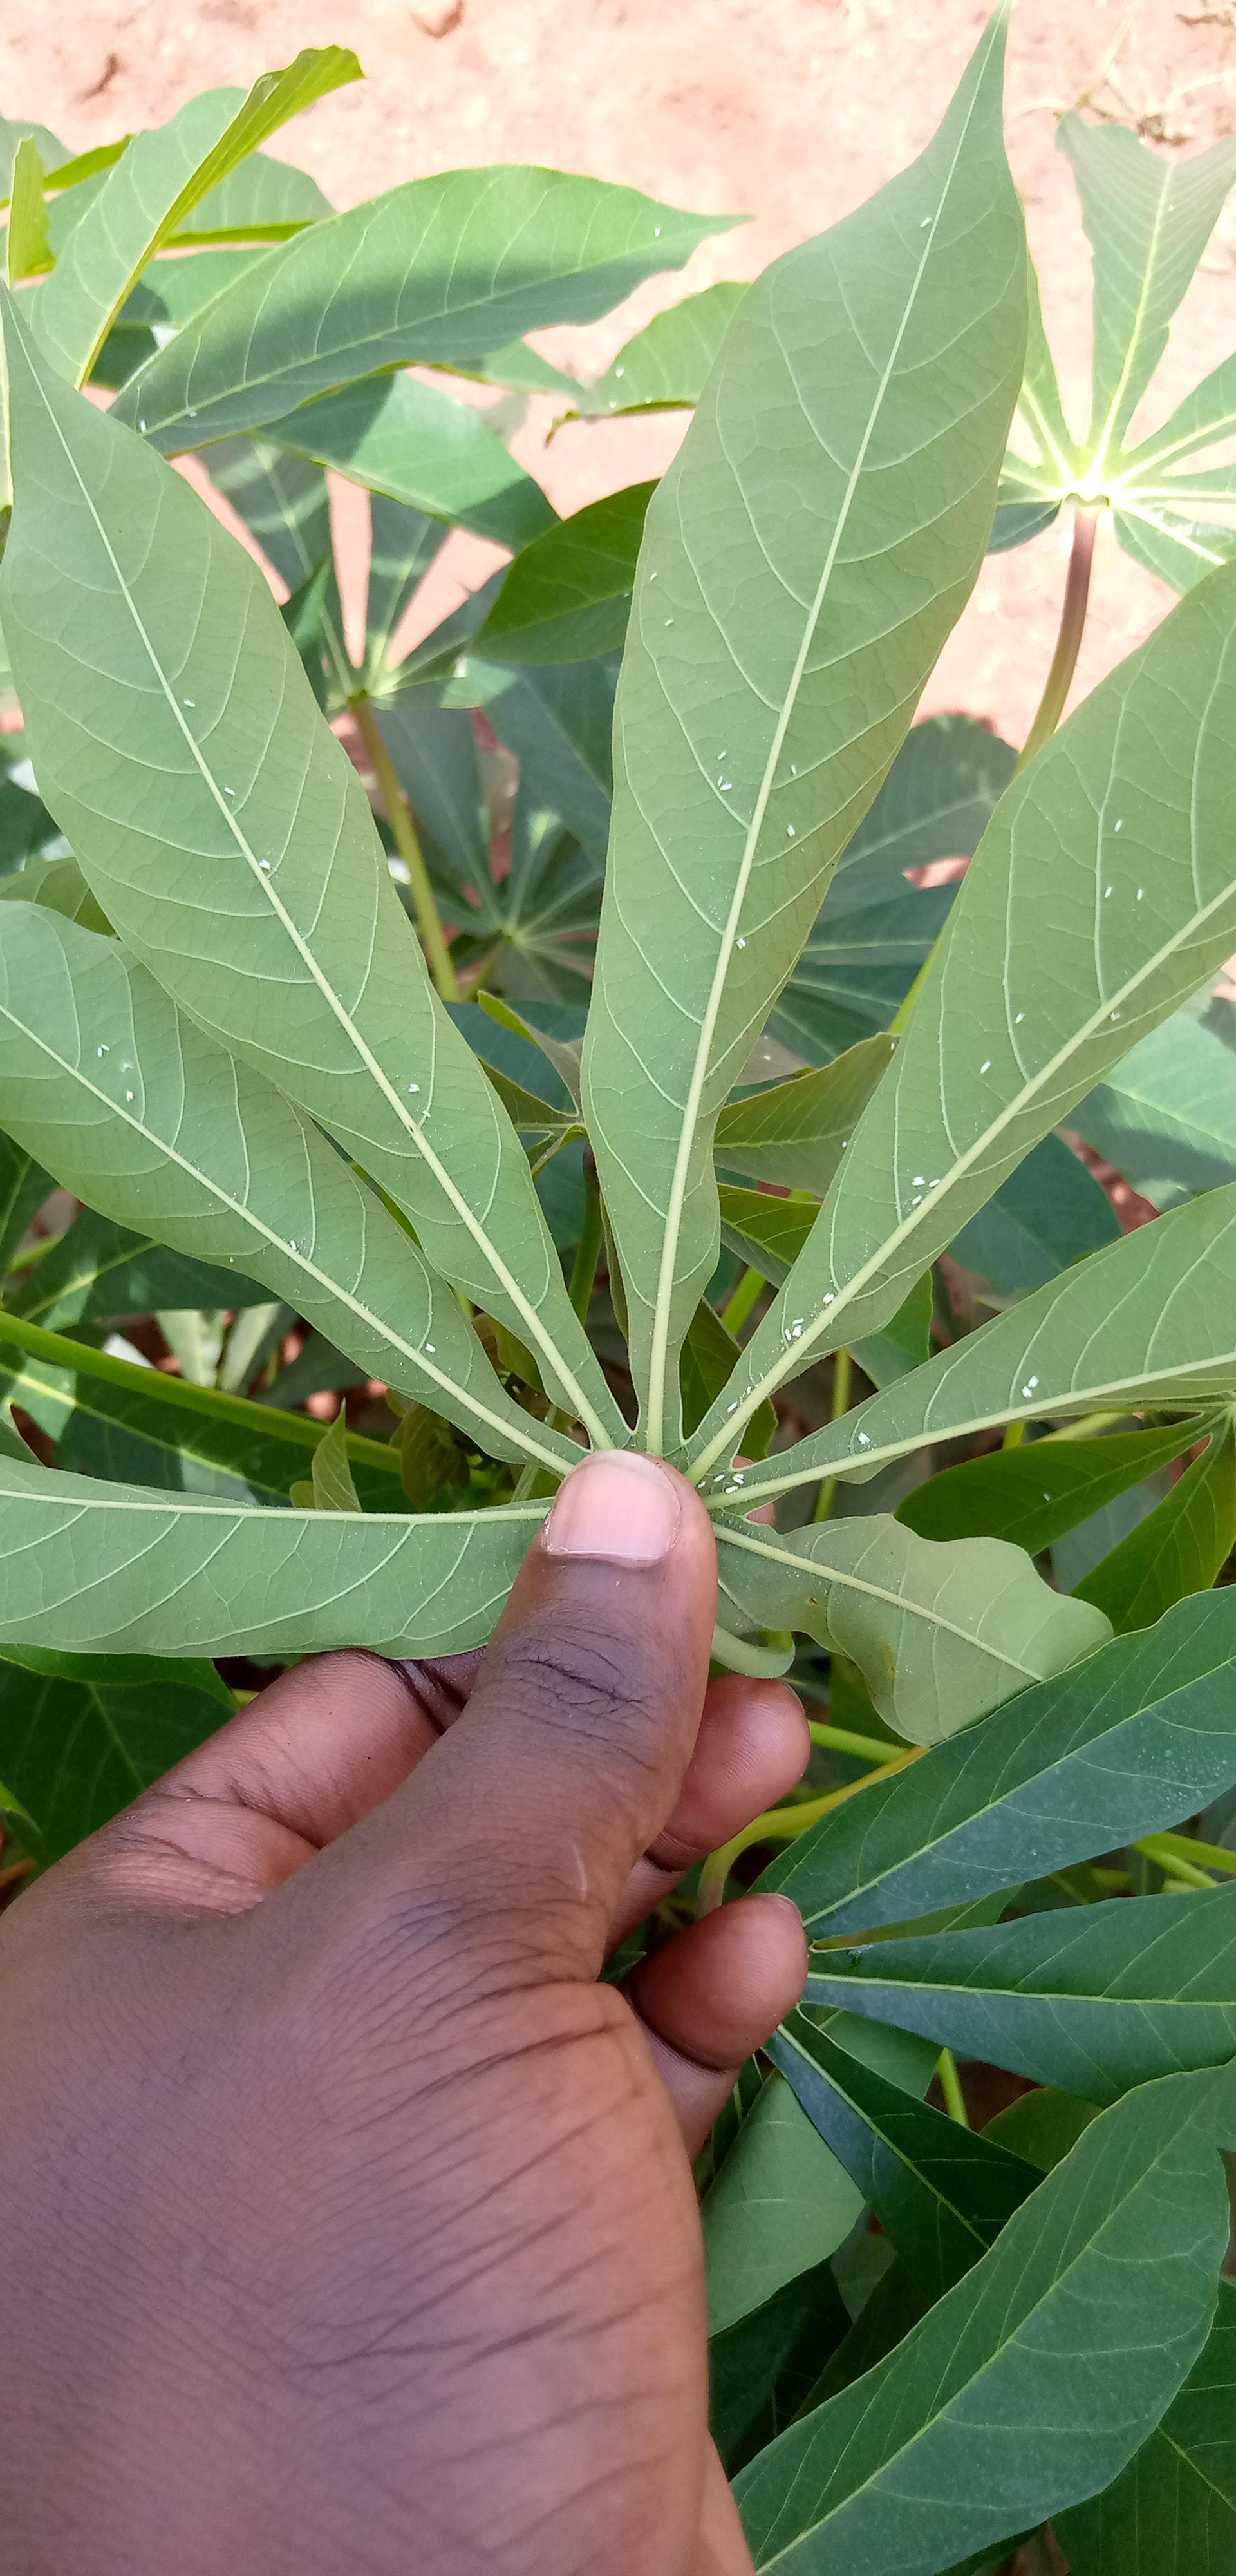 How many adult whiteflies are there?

48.